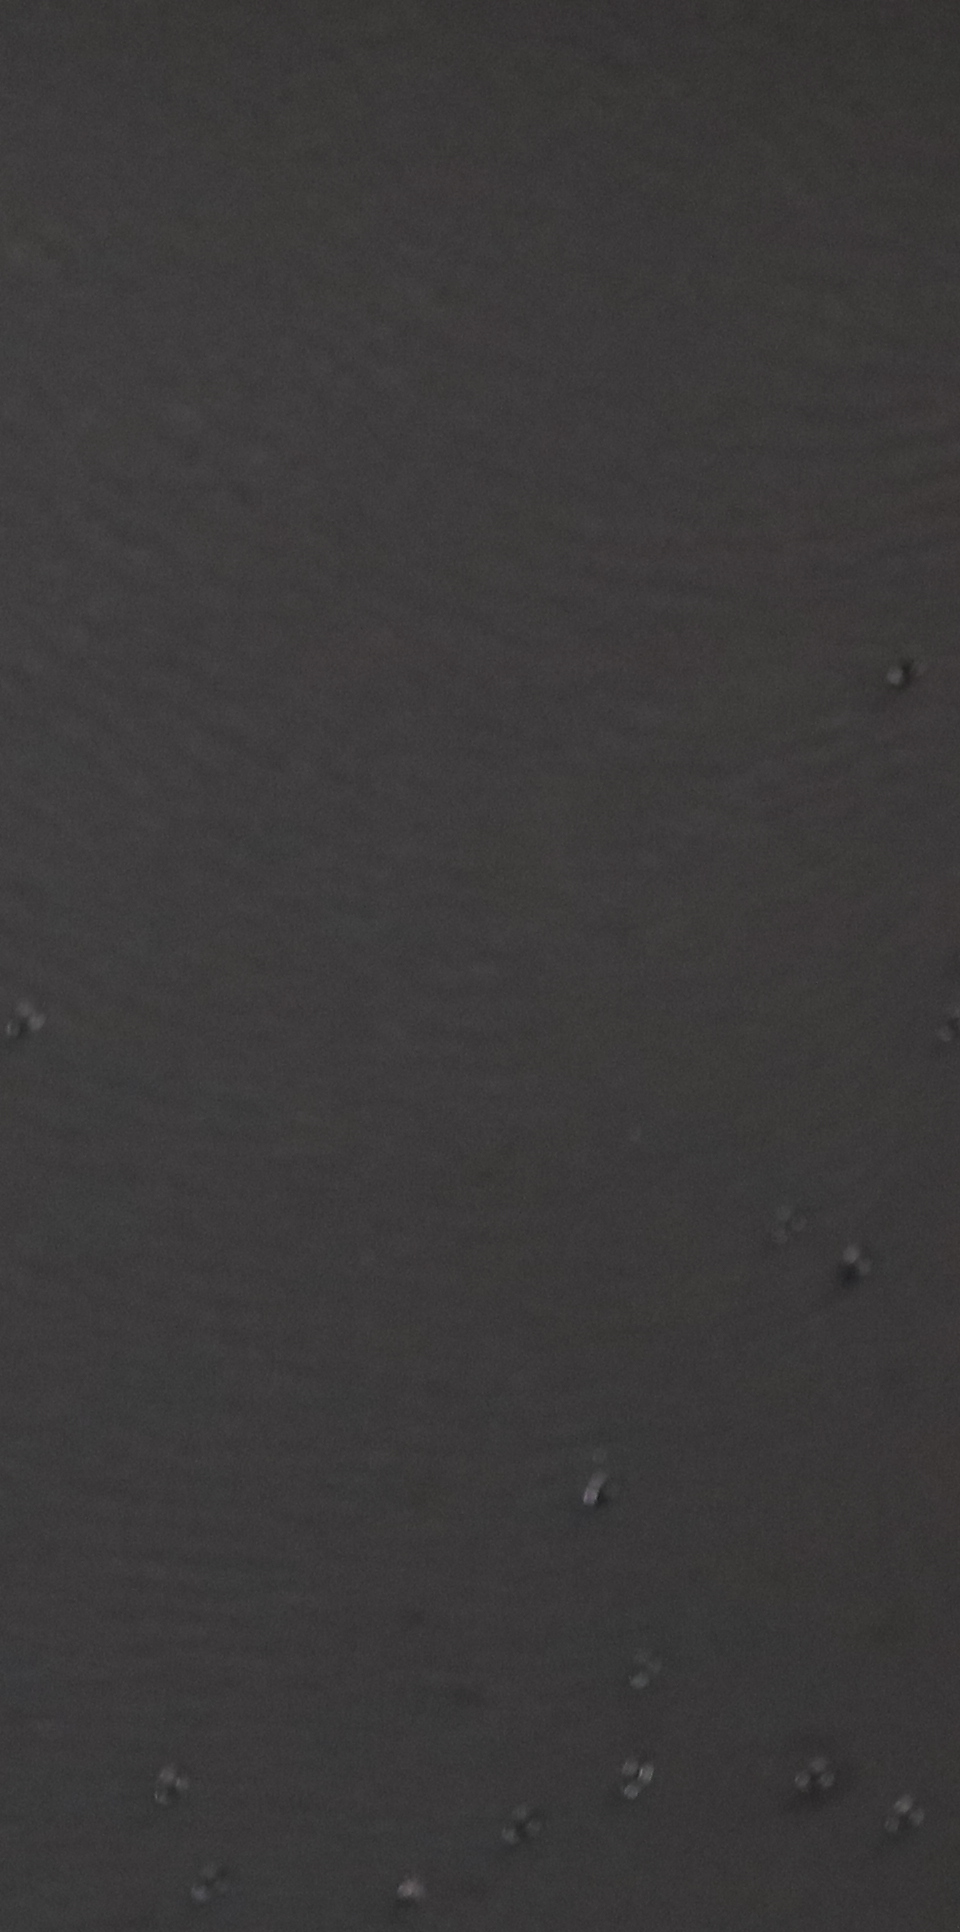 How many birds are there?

14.